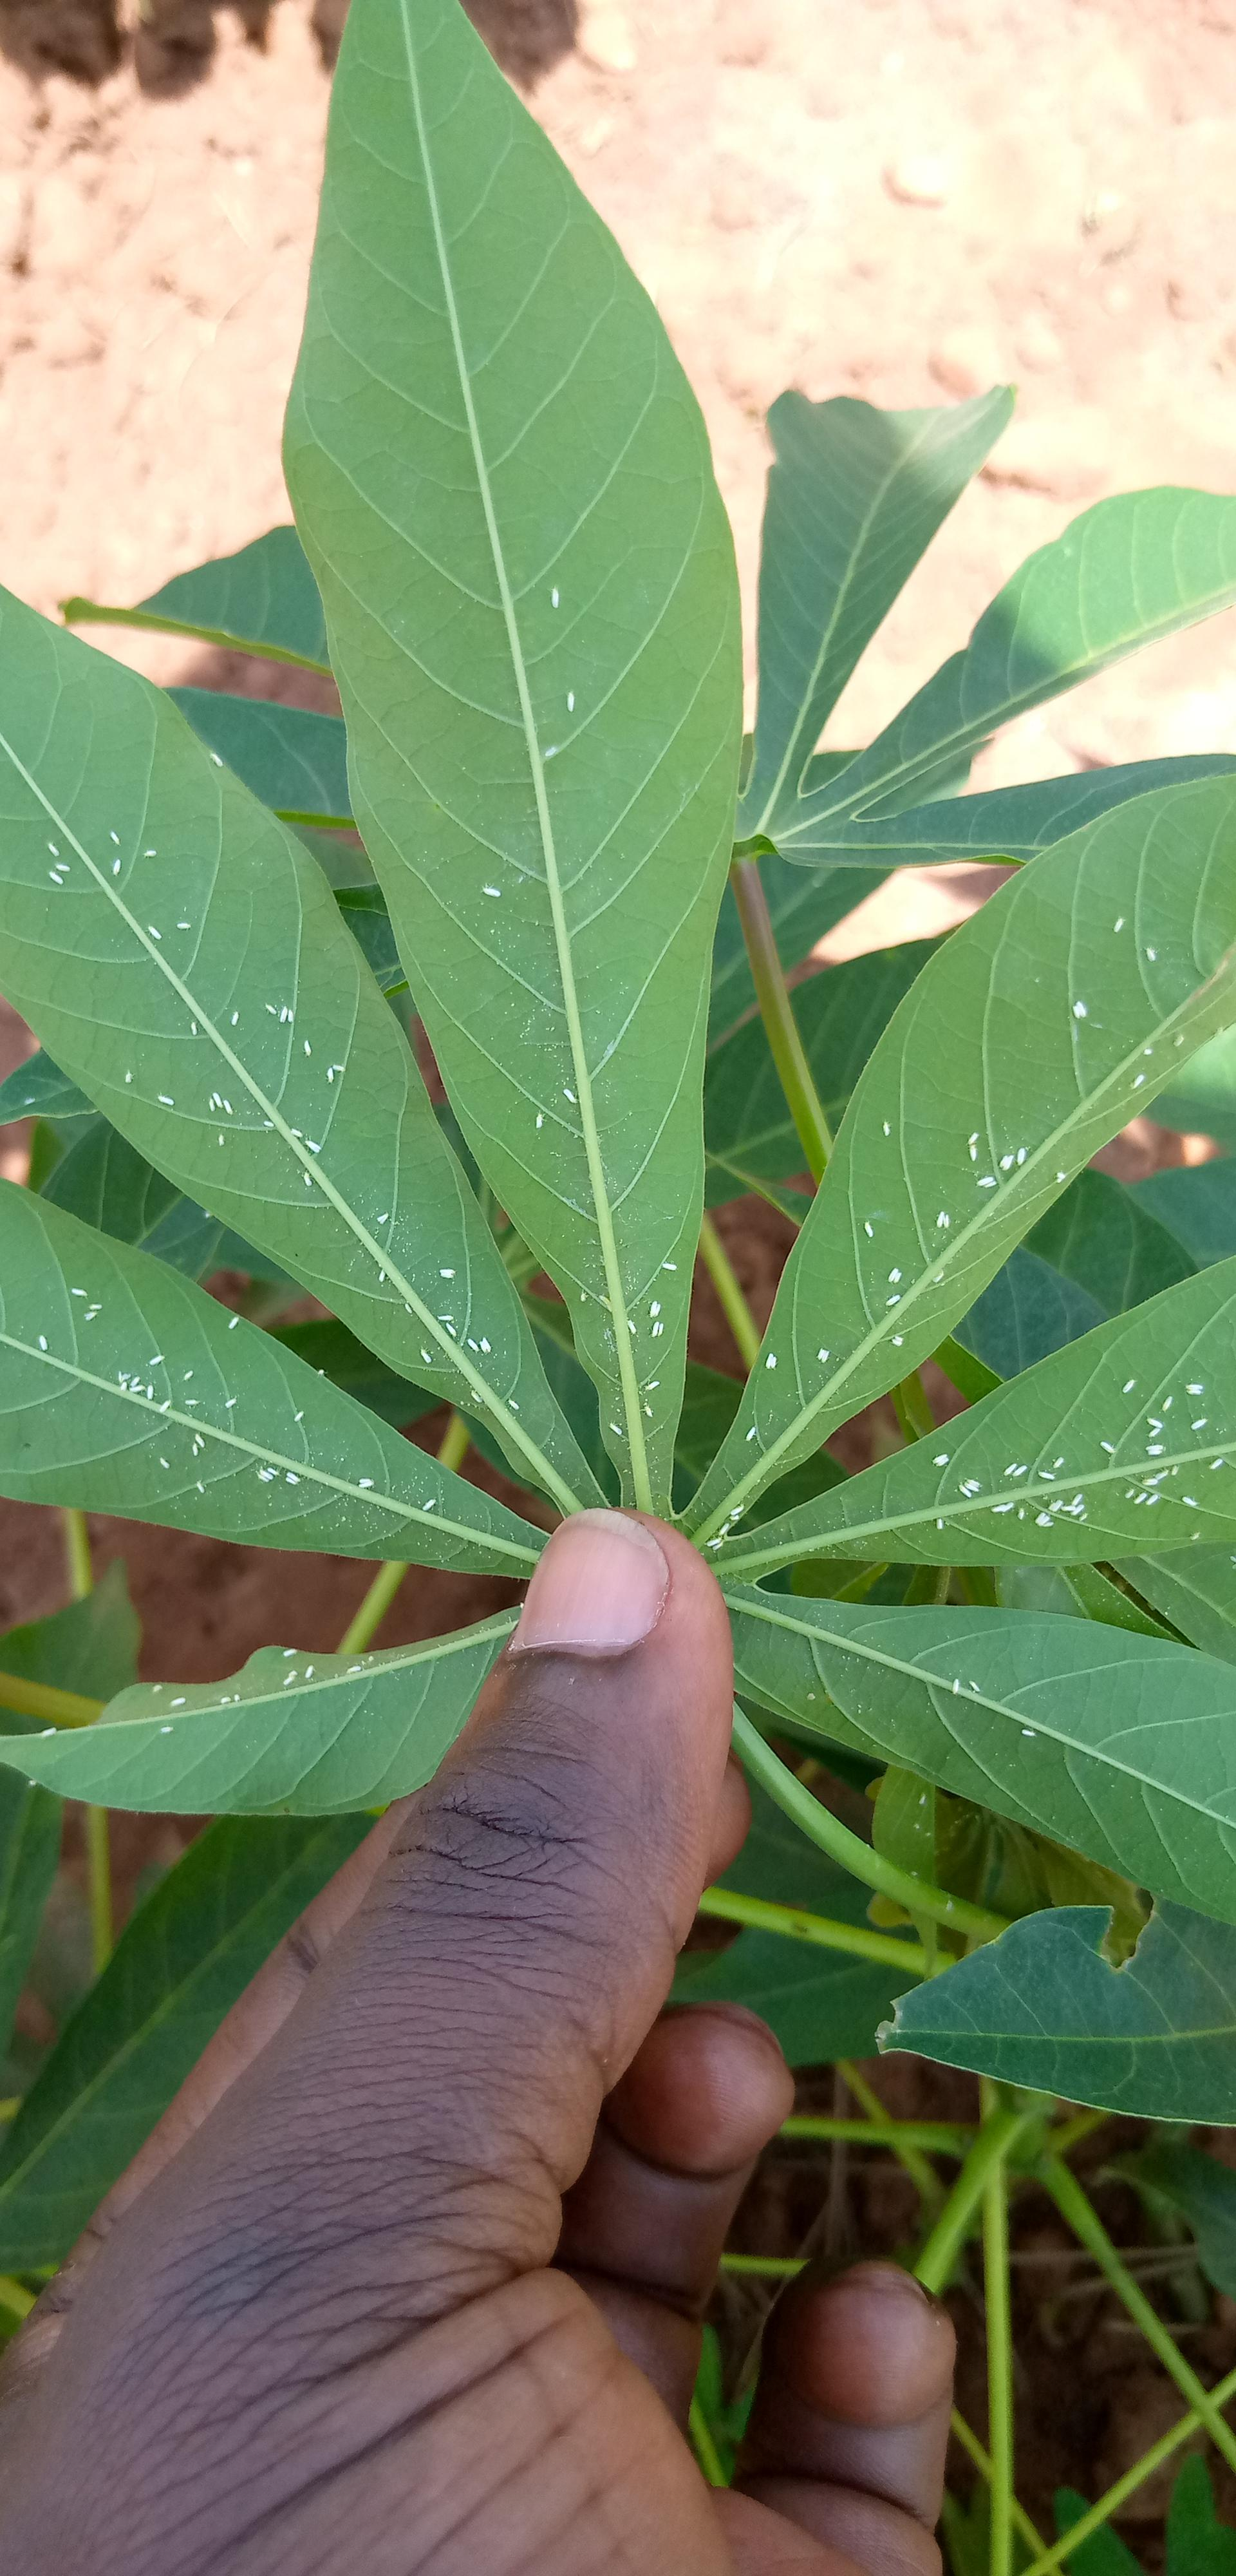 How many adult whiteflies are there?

155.